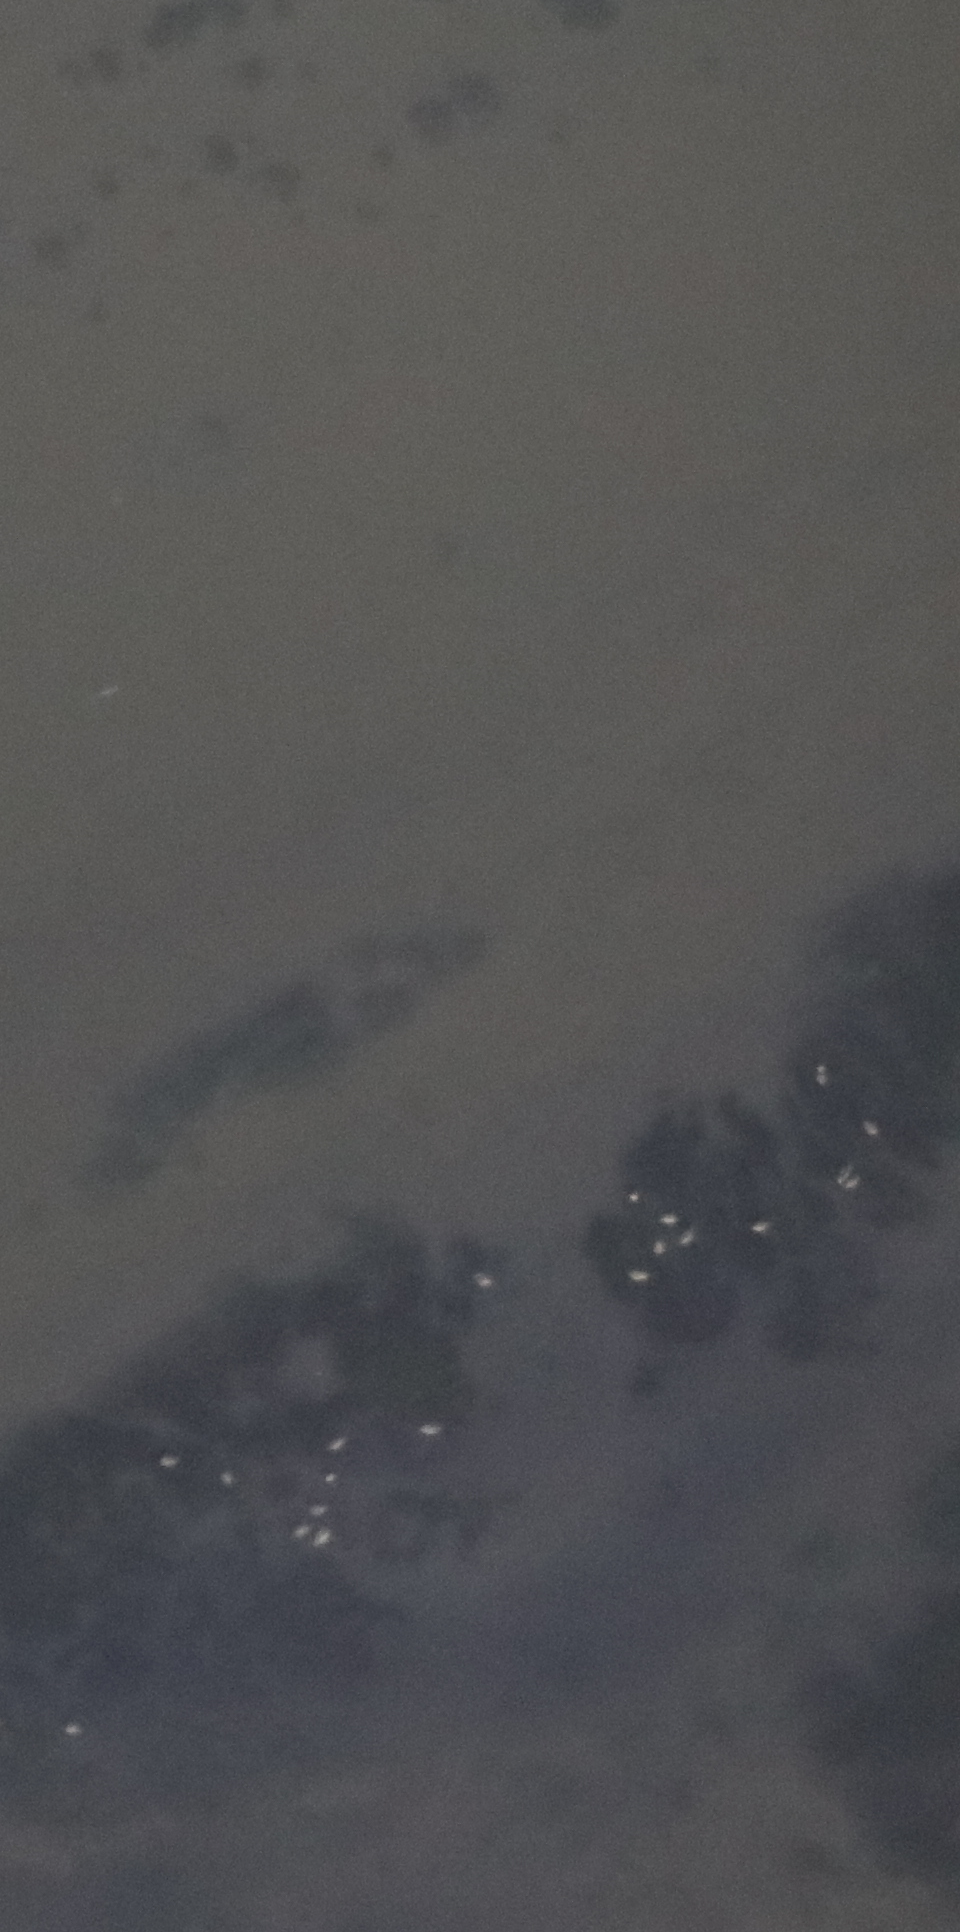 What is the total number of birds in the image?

20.